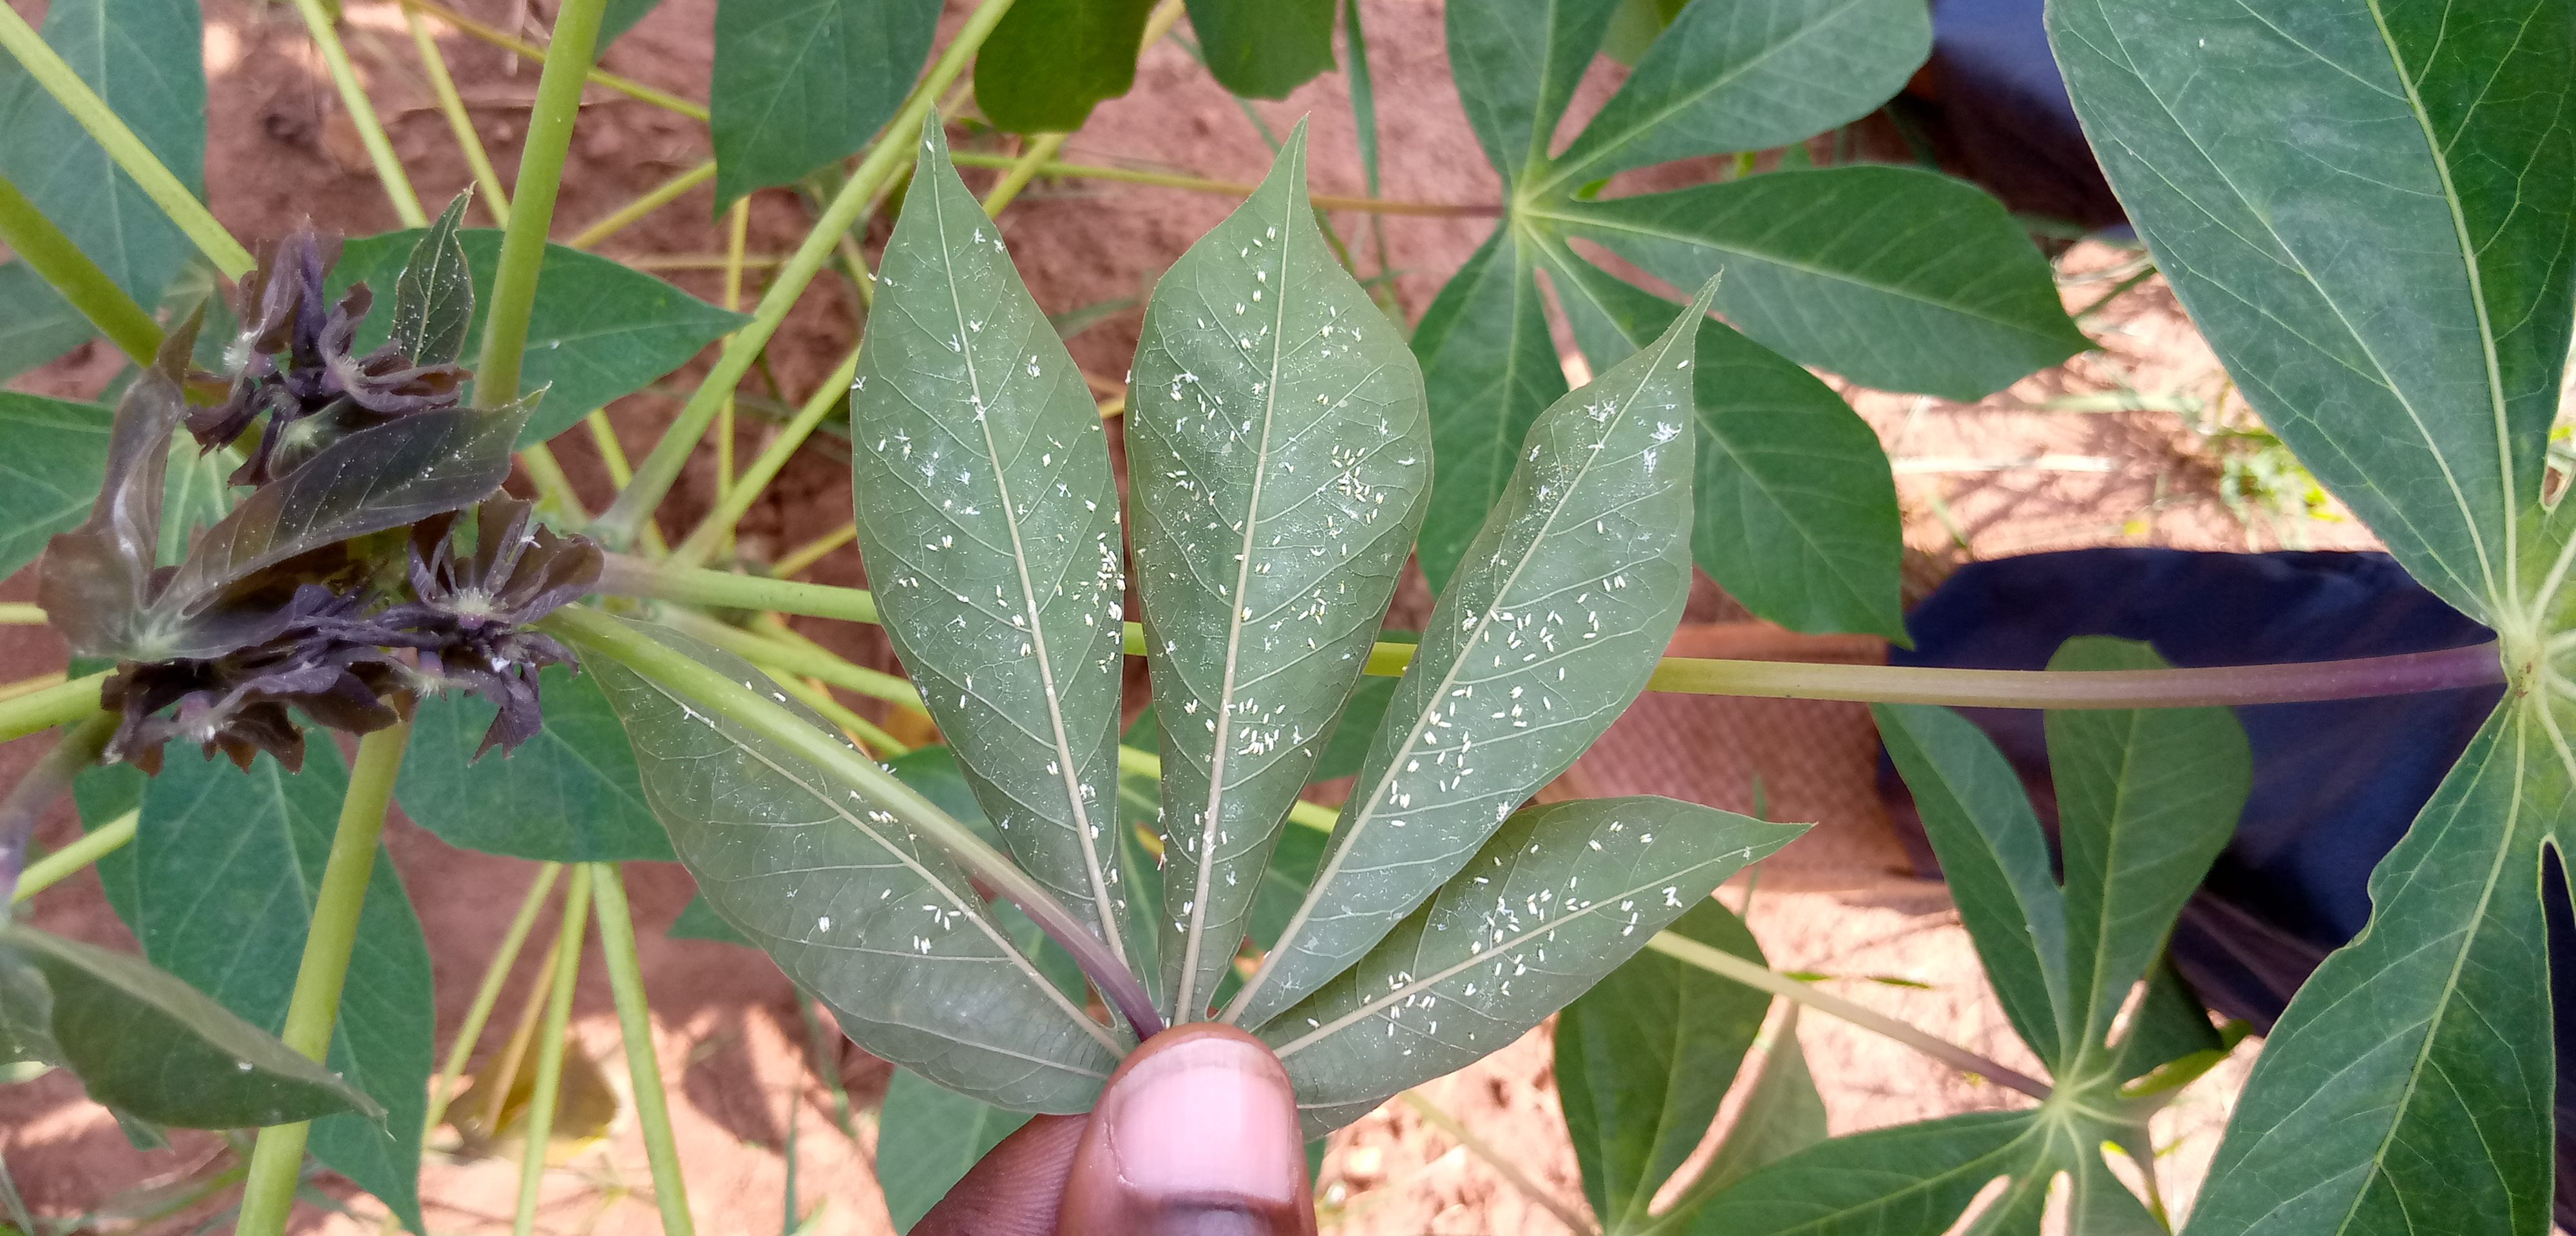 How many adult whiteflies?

322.